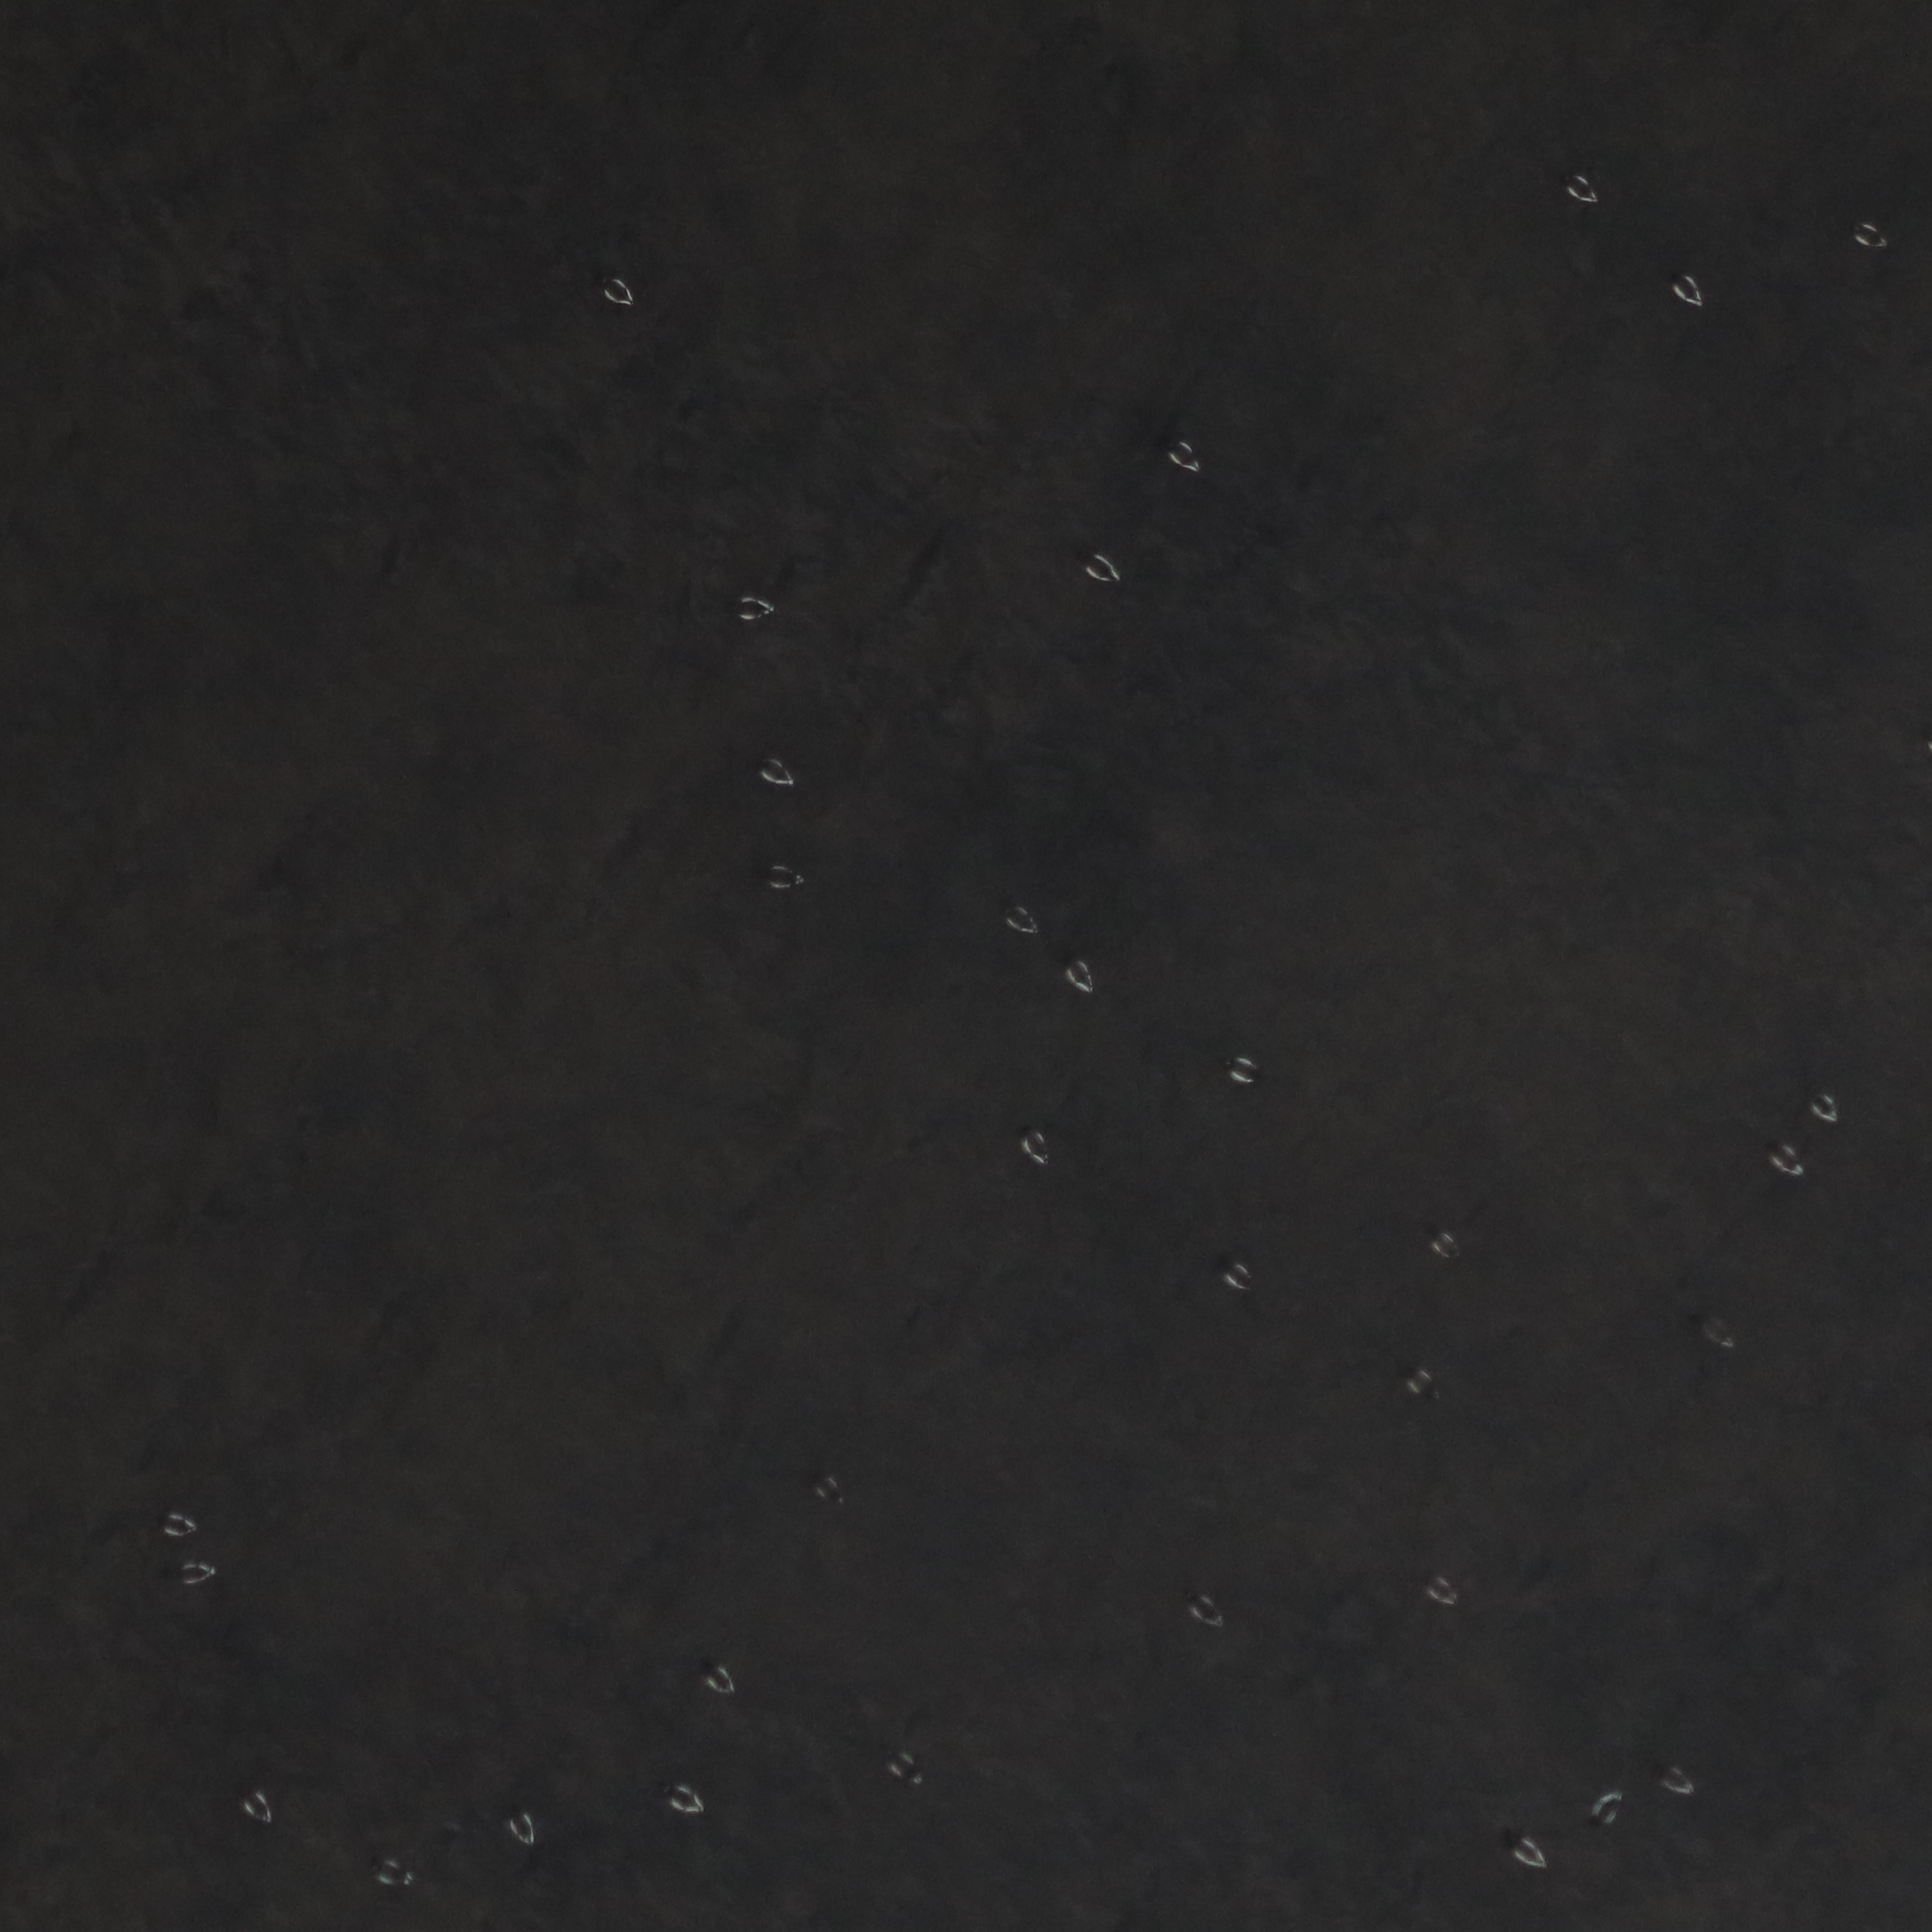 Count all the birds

33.